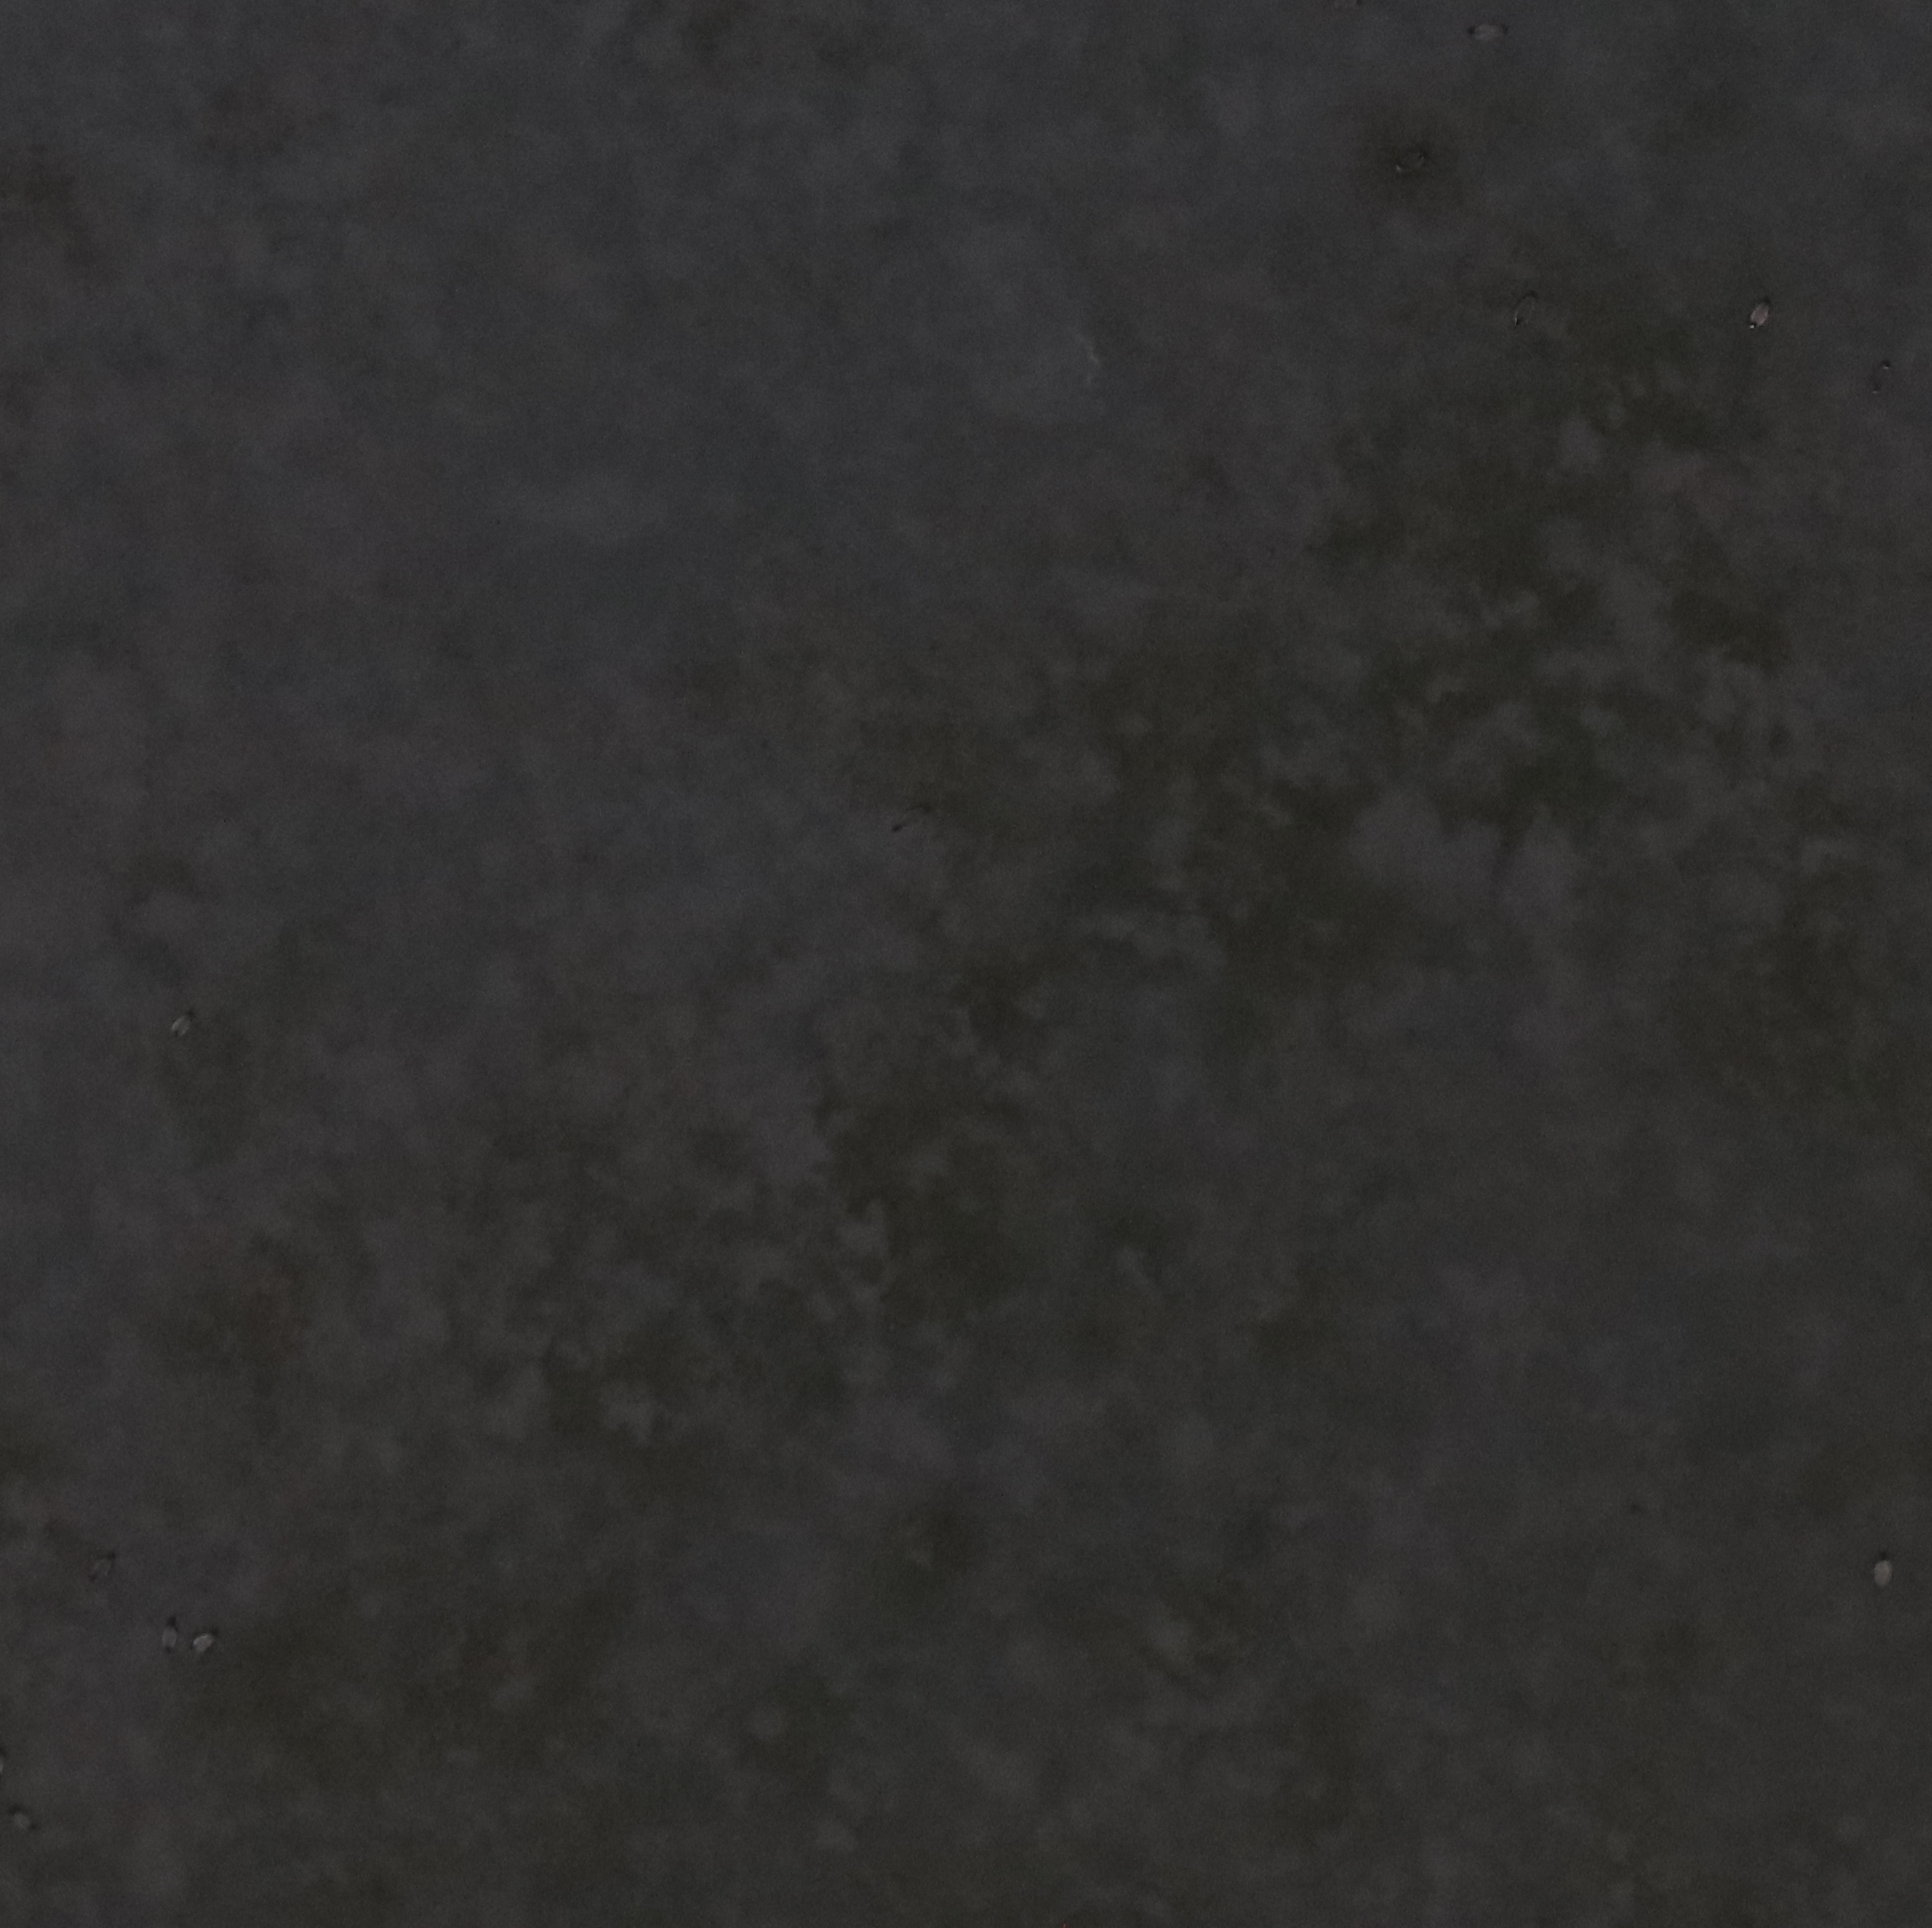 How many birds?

13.